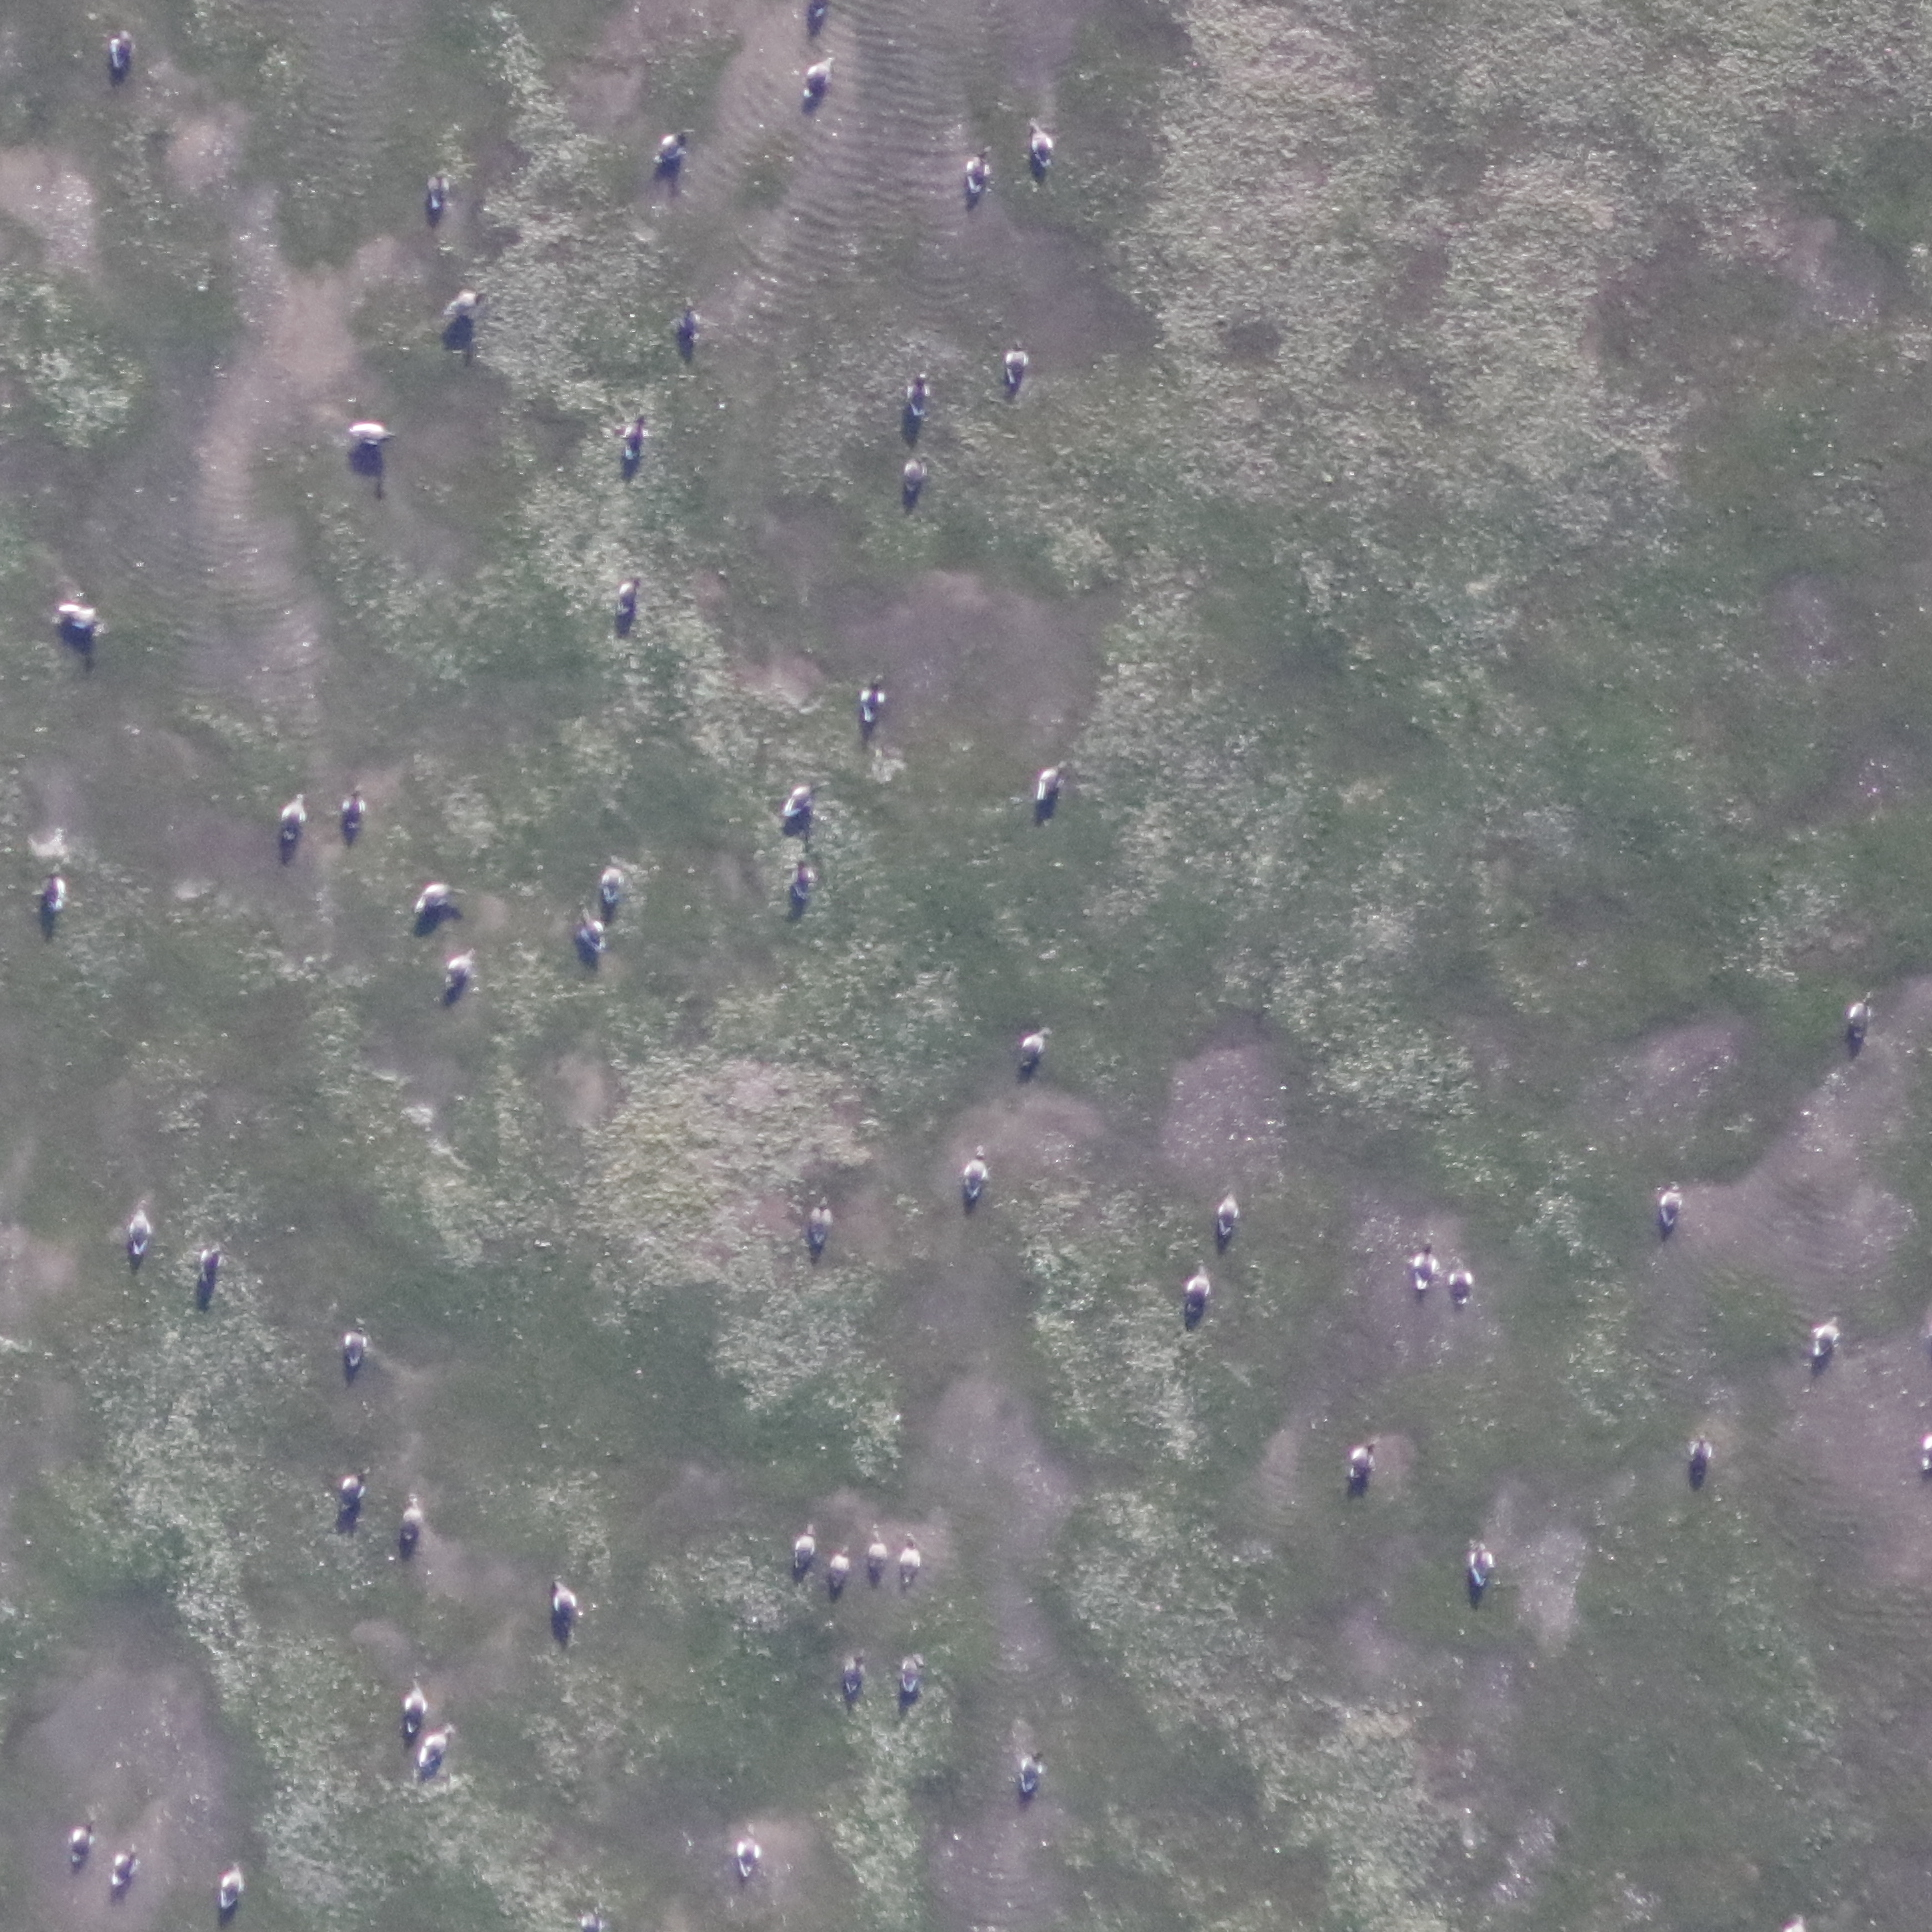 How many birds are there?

60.